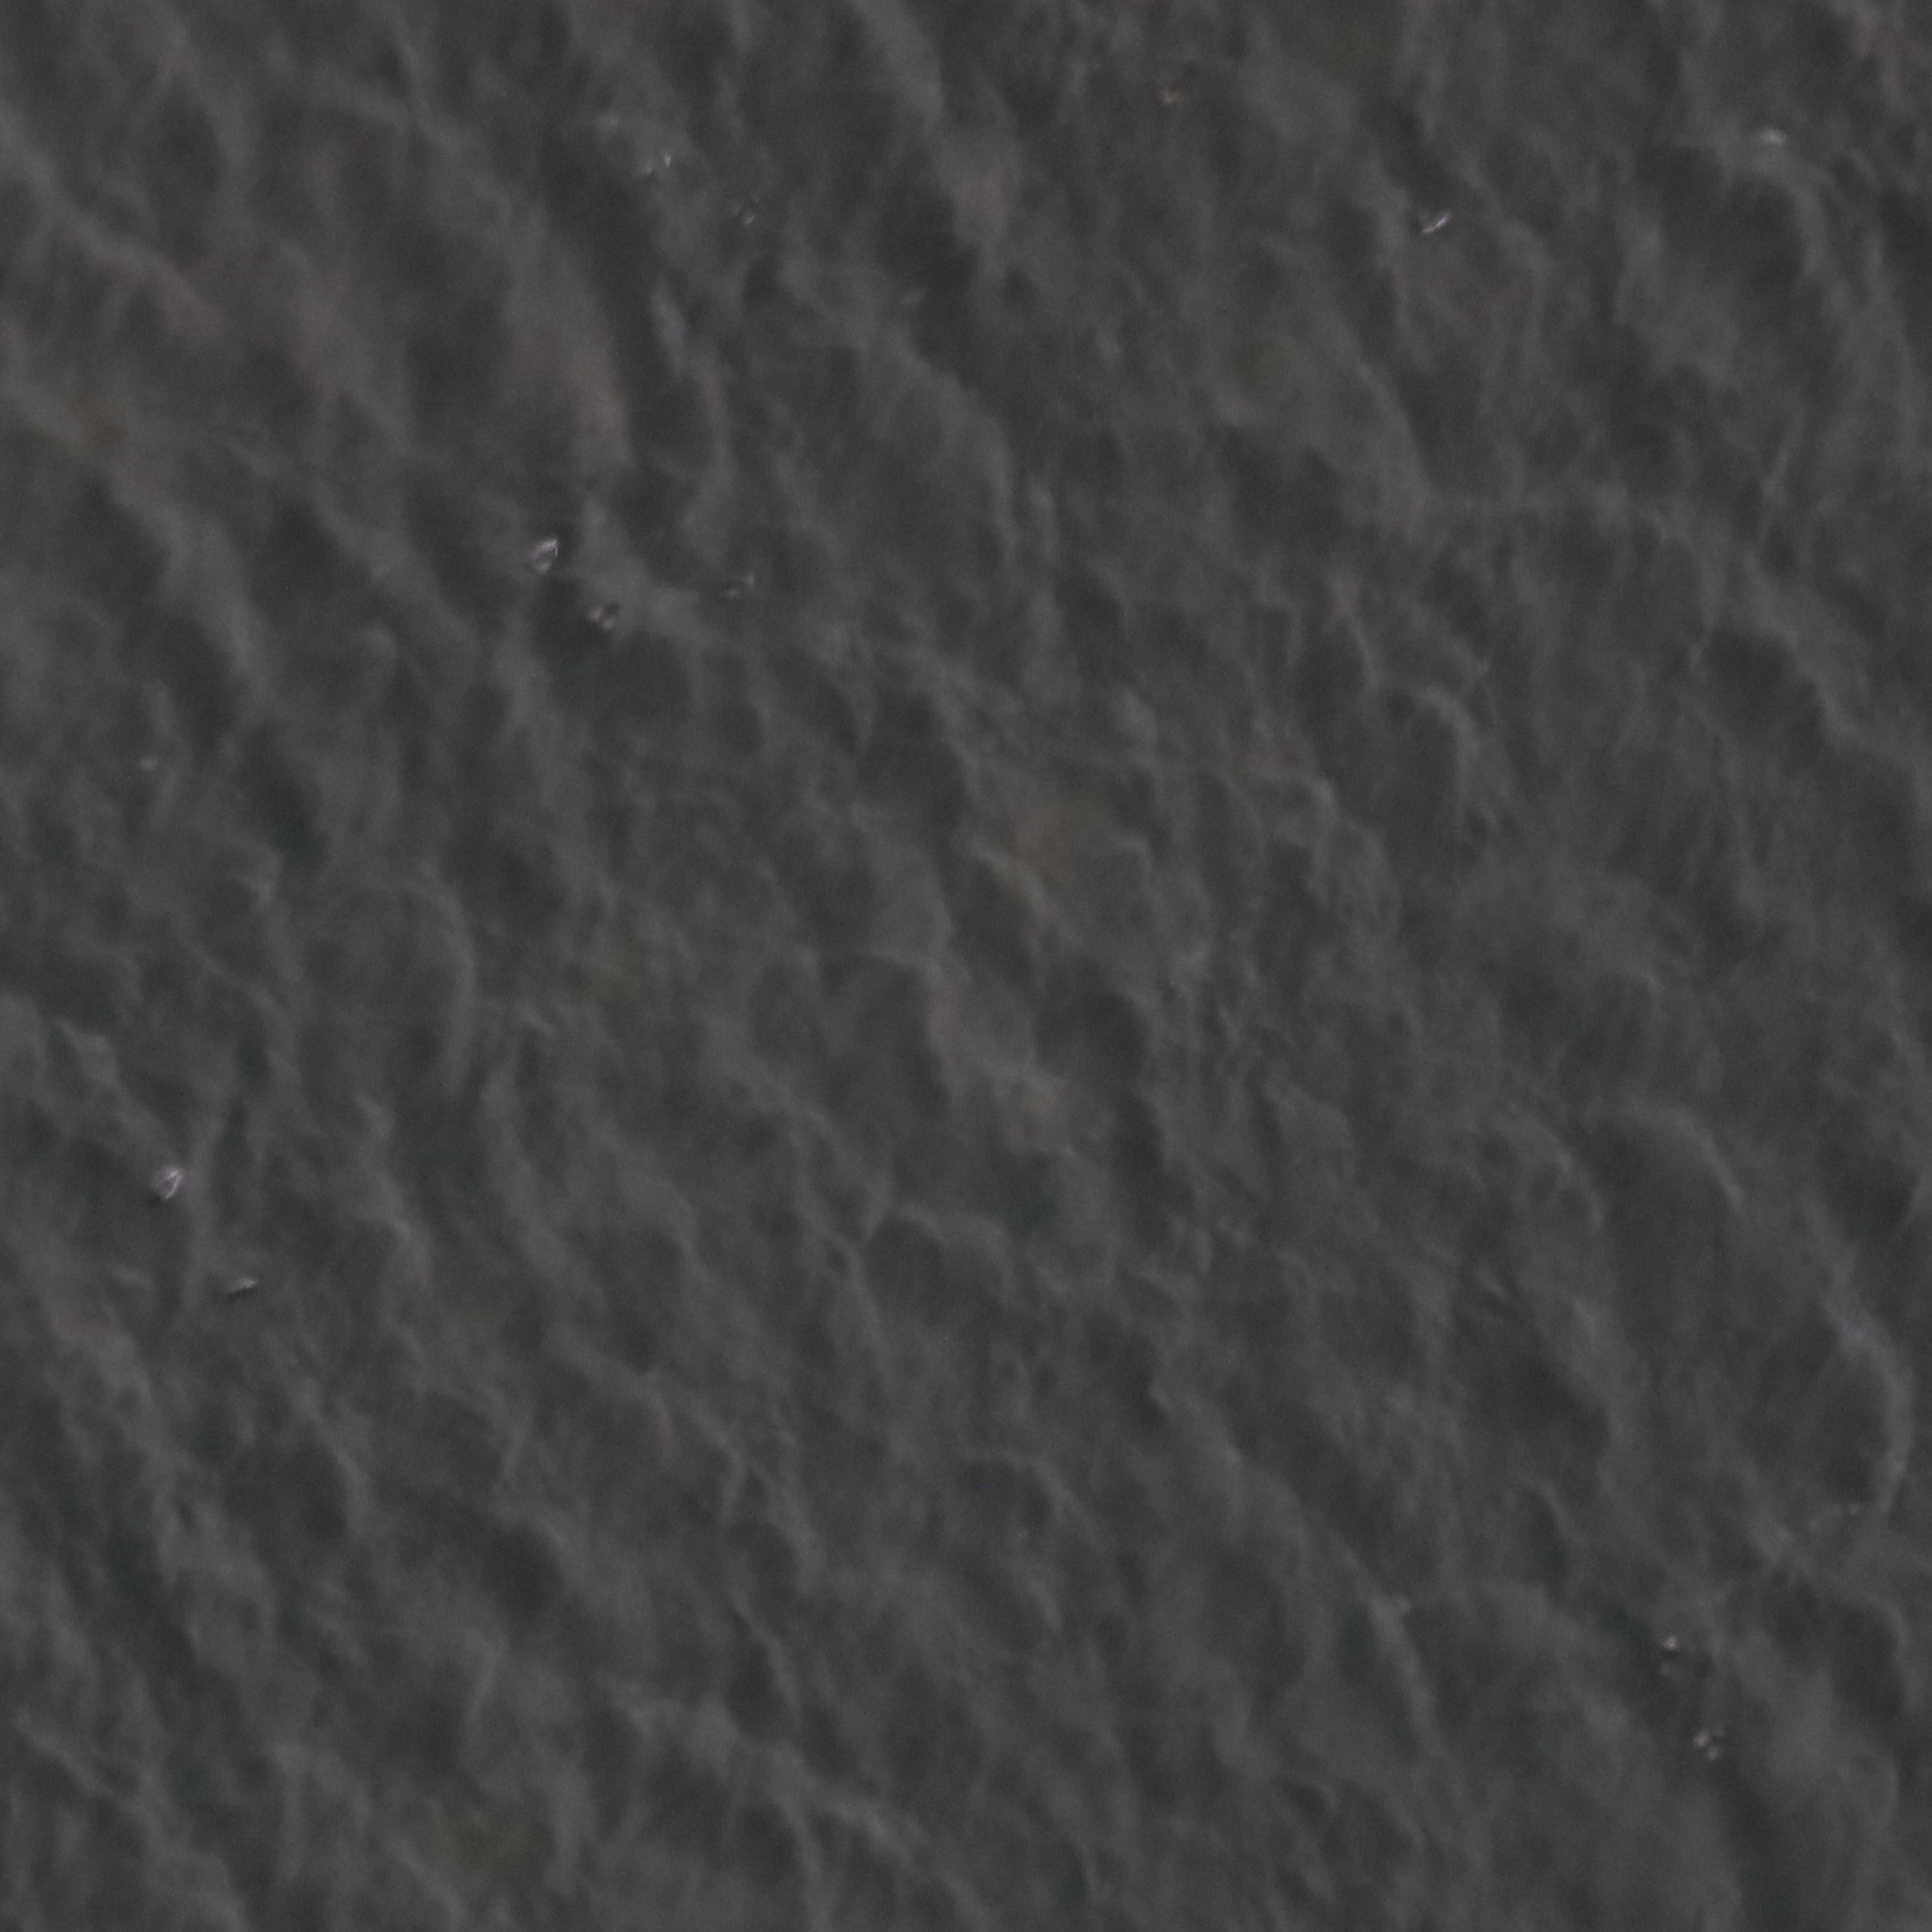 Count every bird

11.